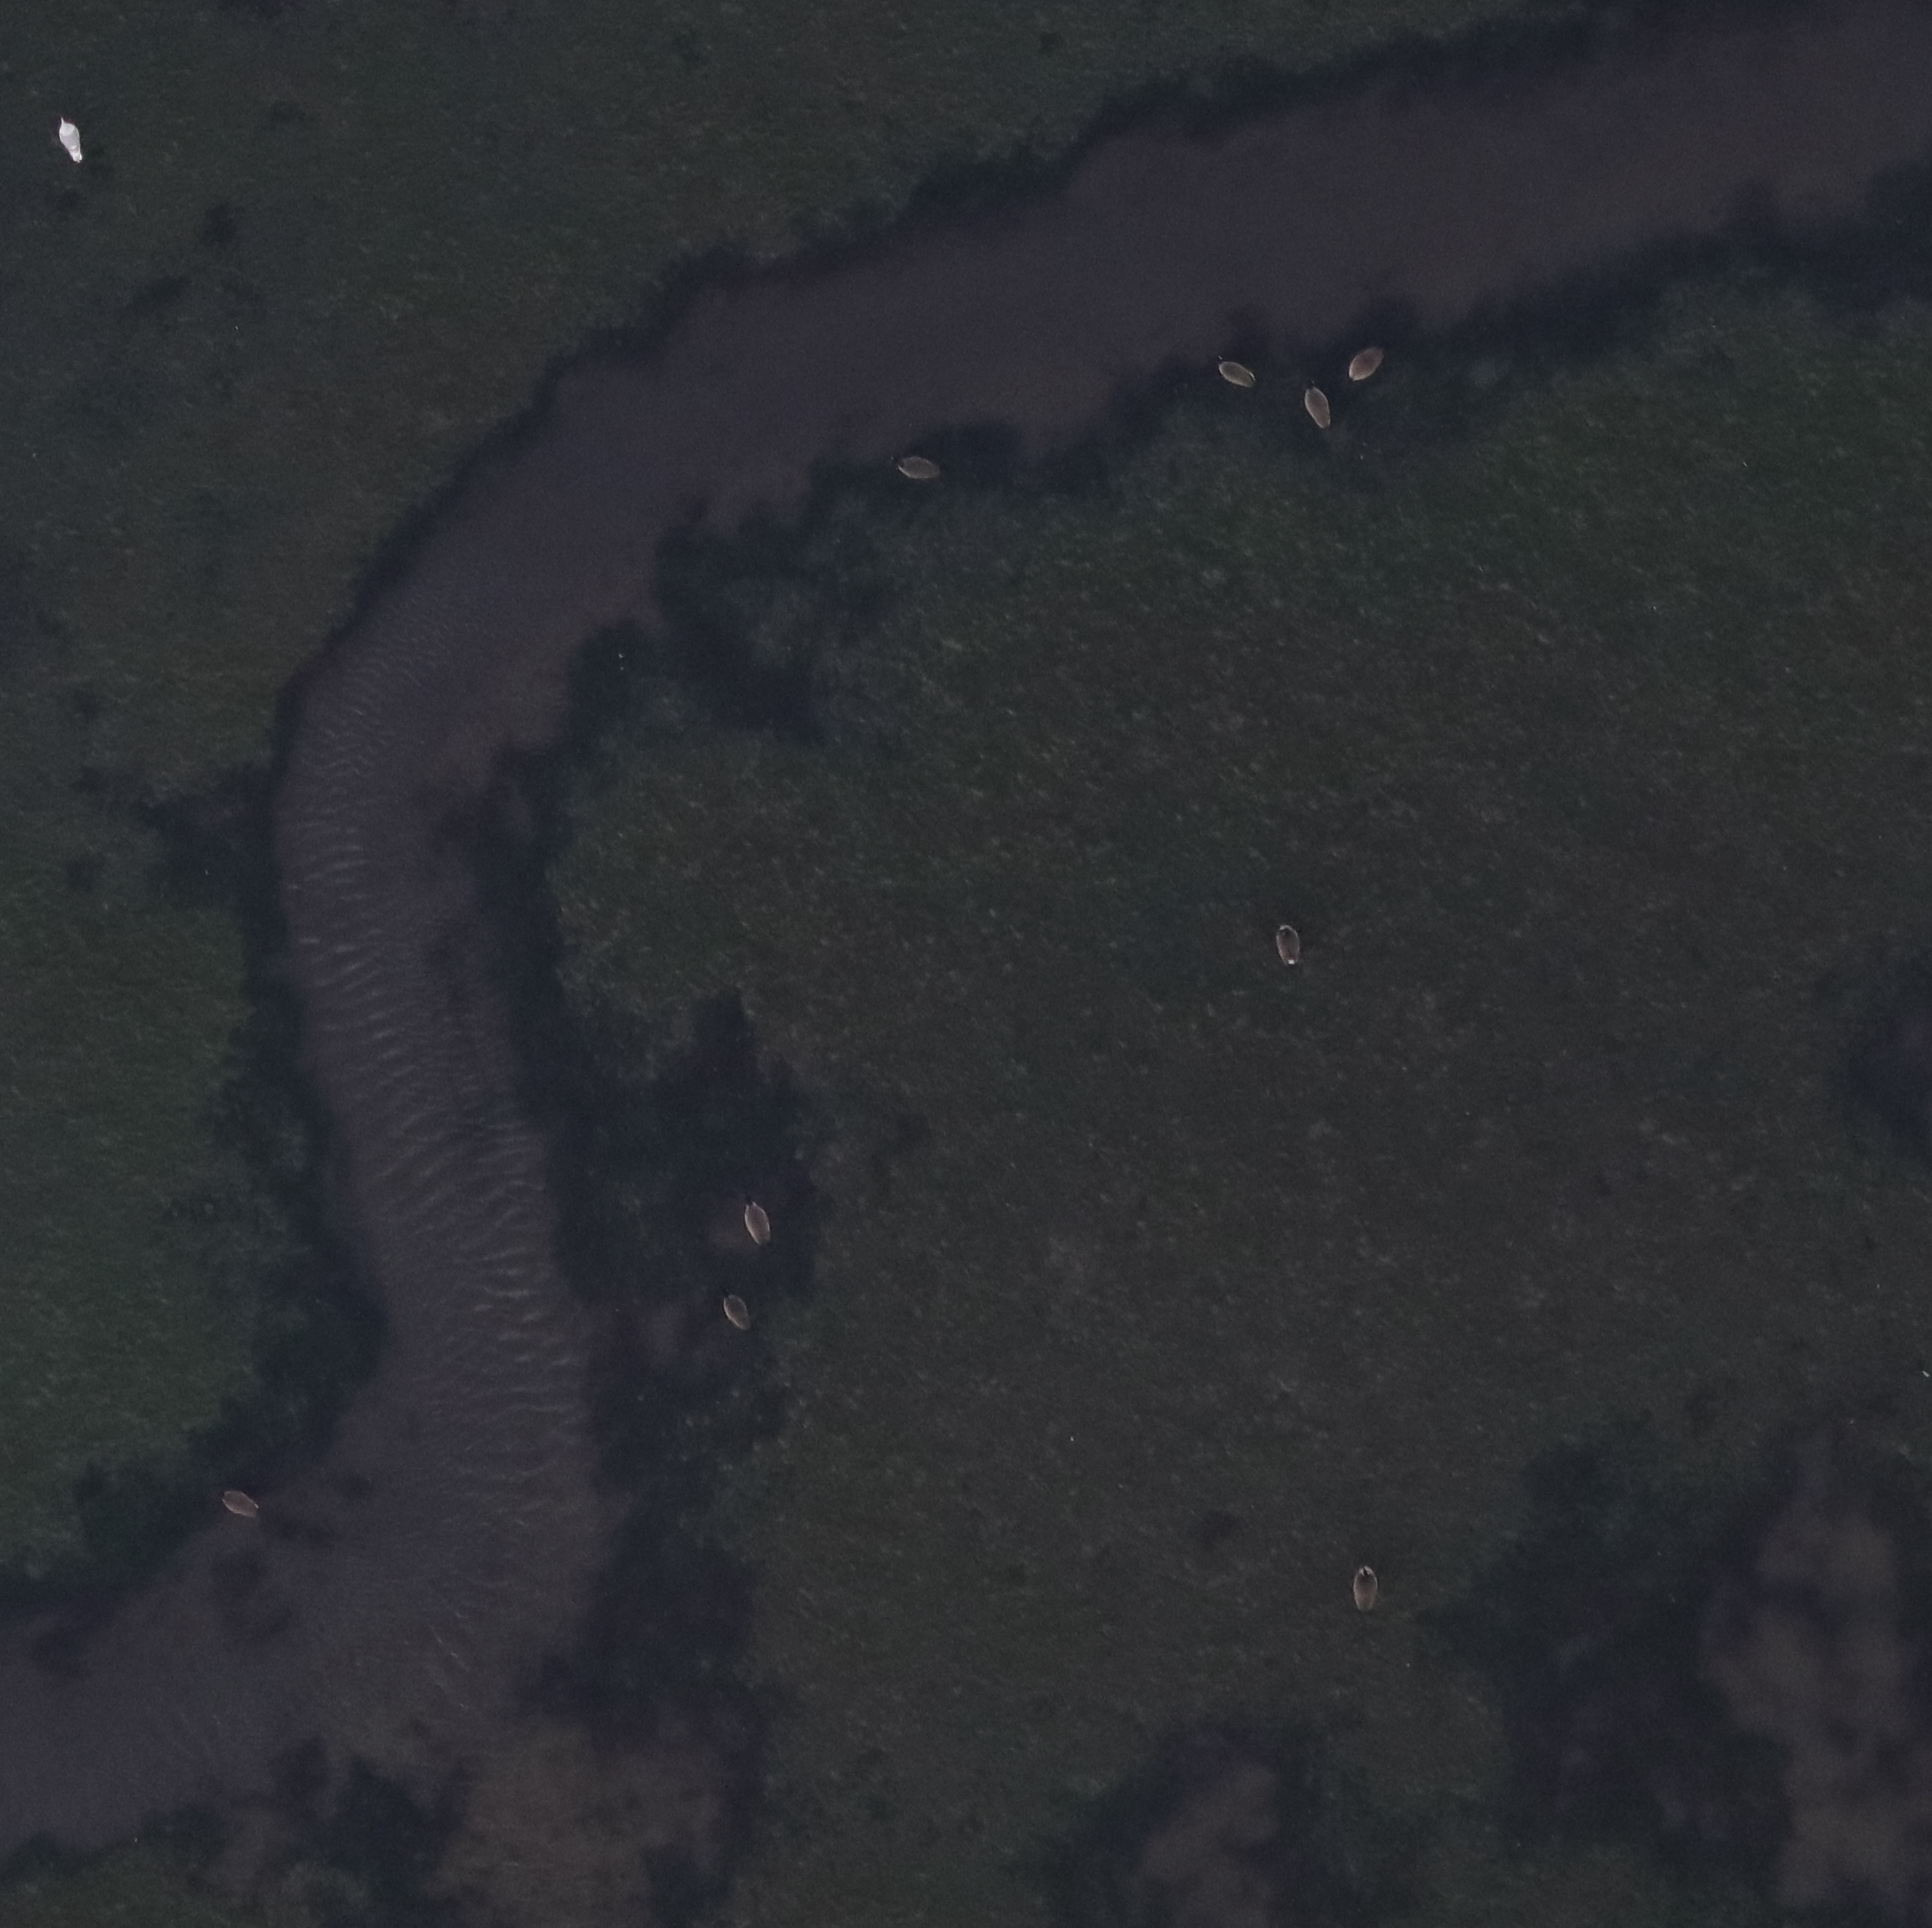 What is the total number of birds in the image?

10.